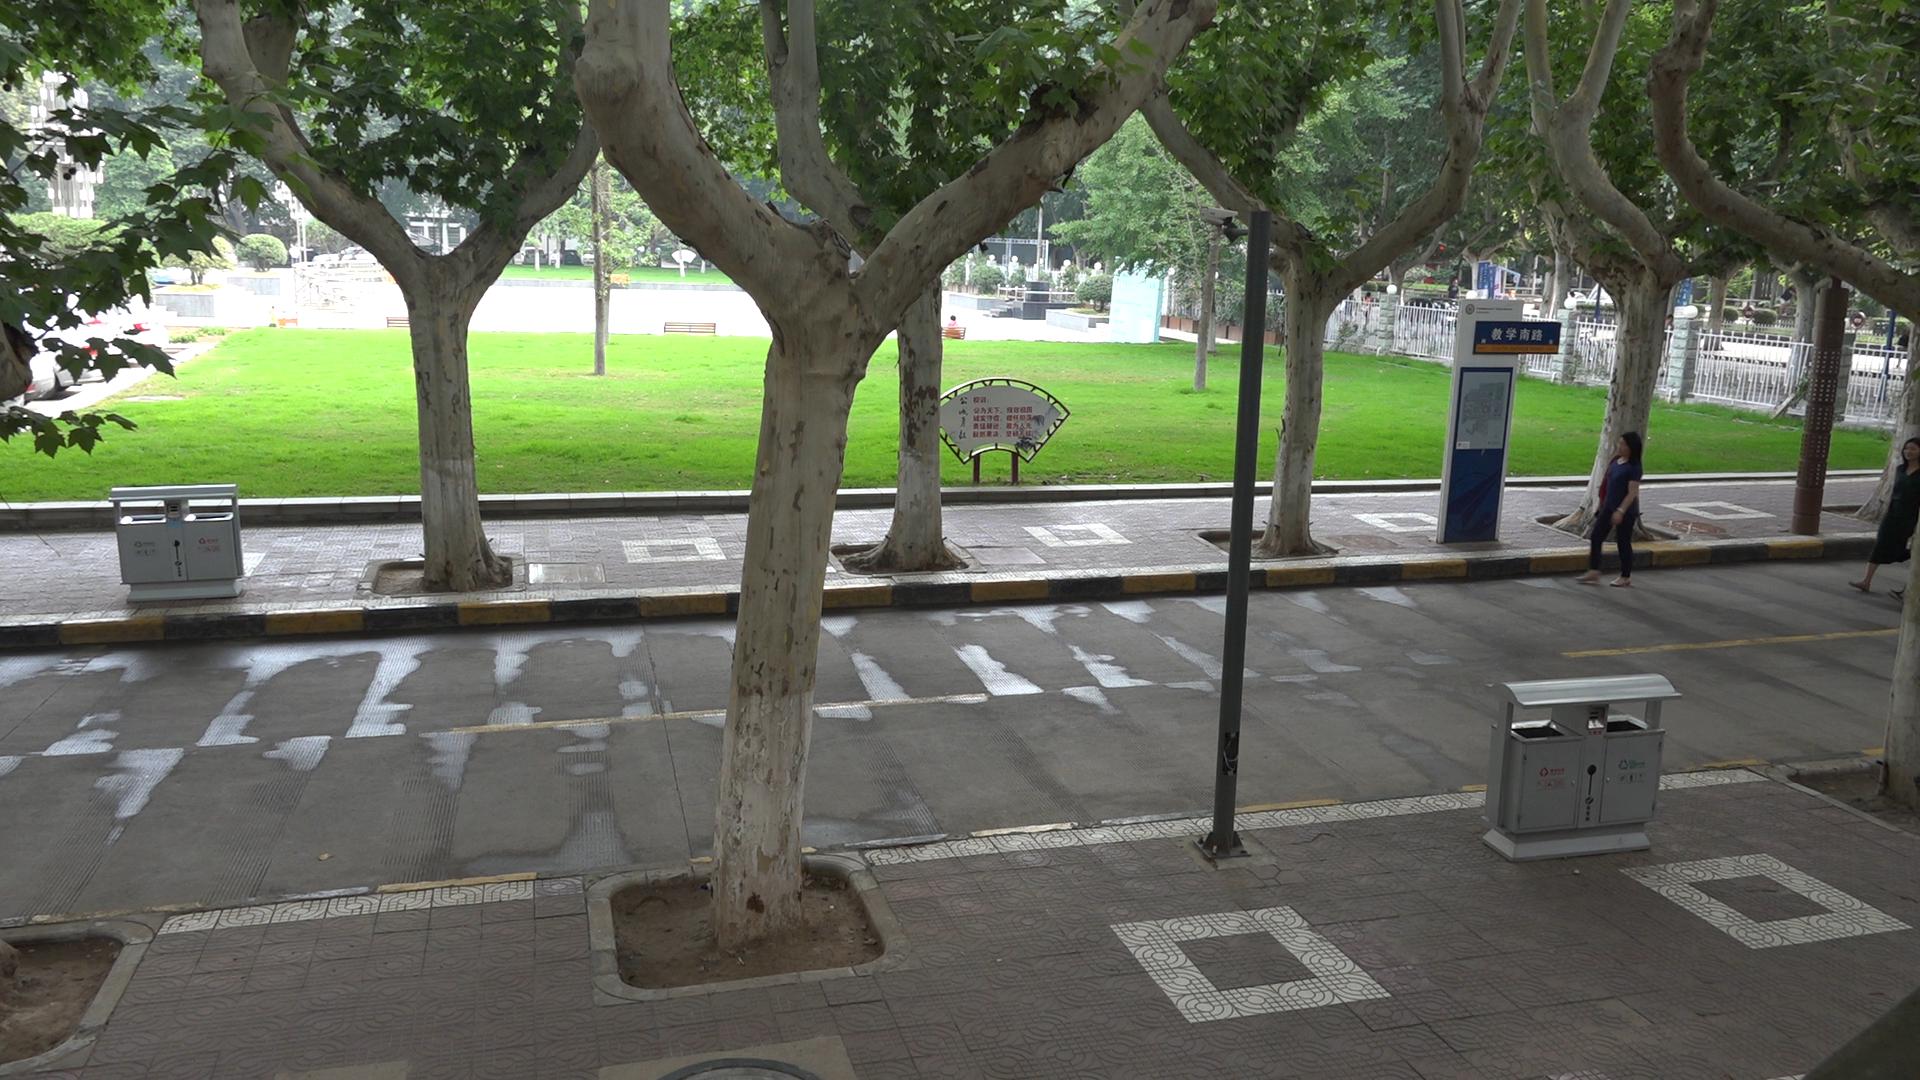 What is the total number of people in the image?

2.